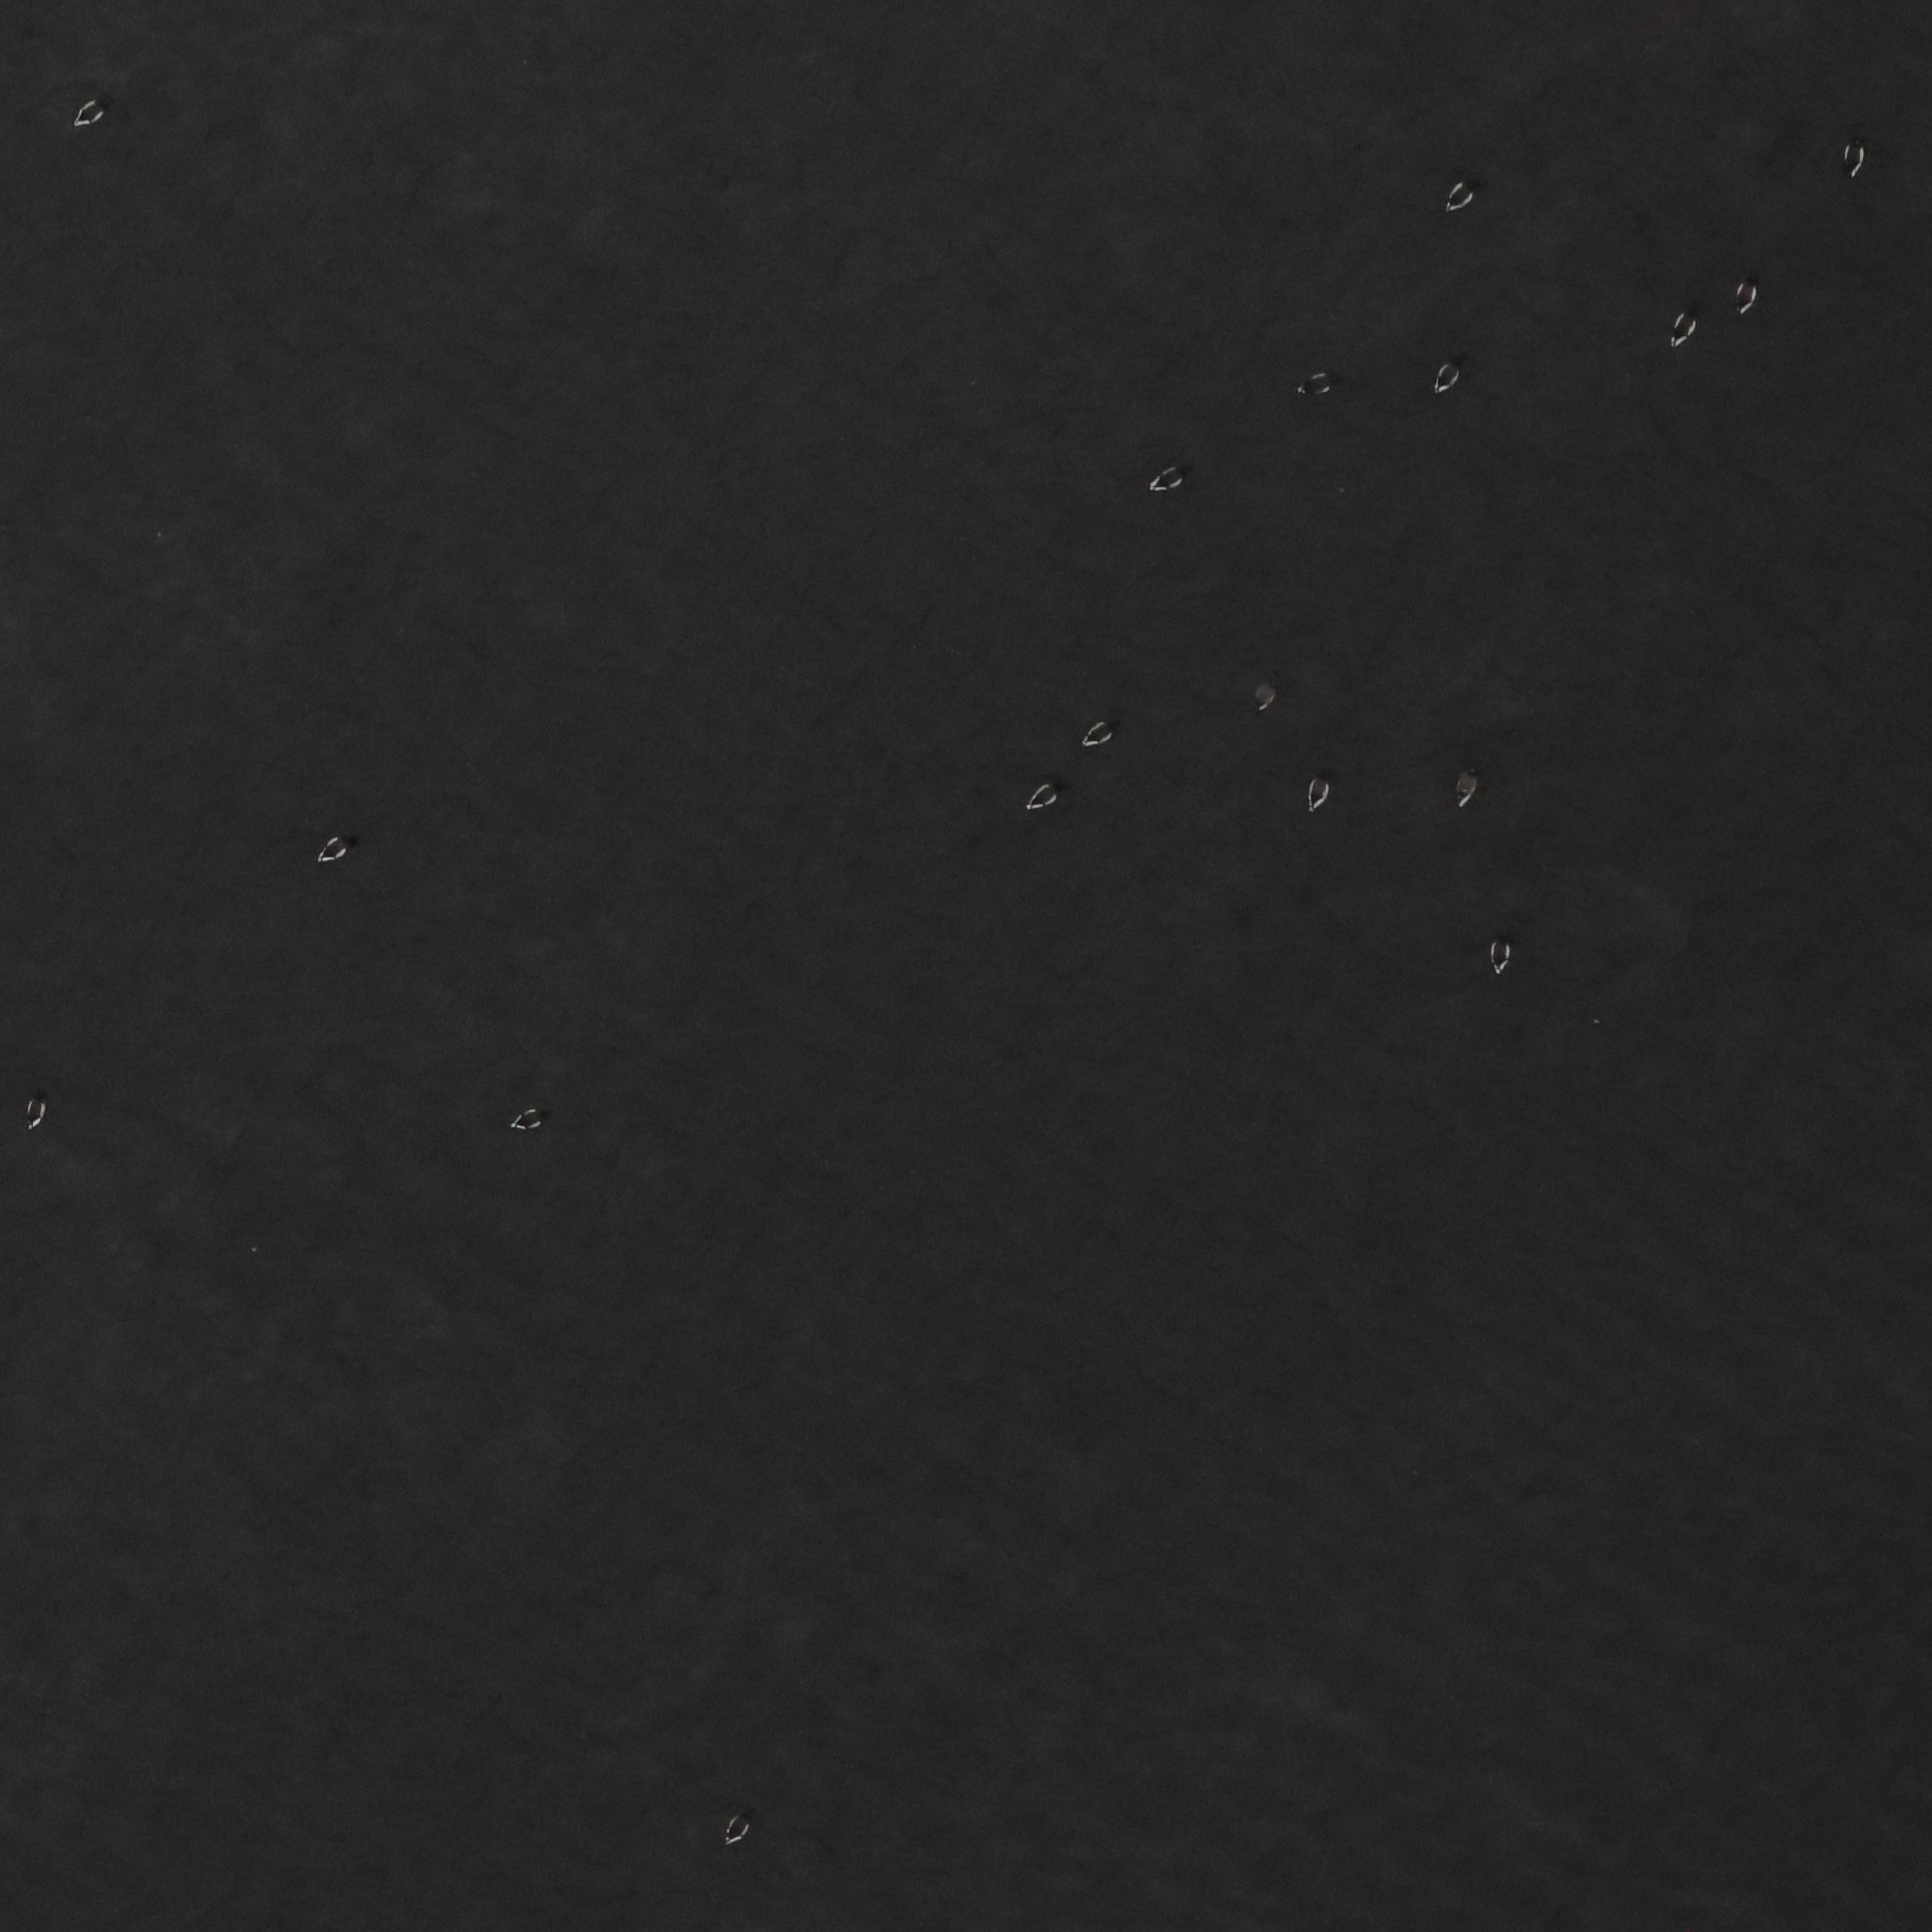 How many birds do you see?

18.